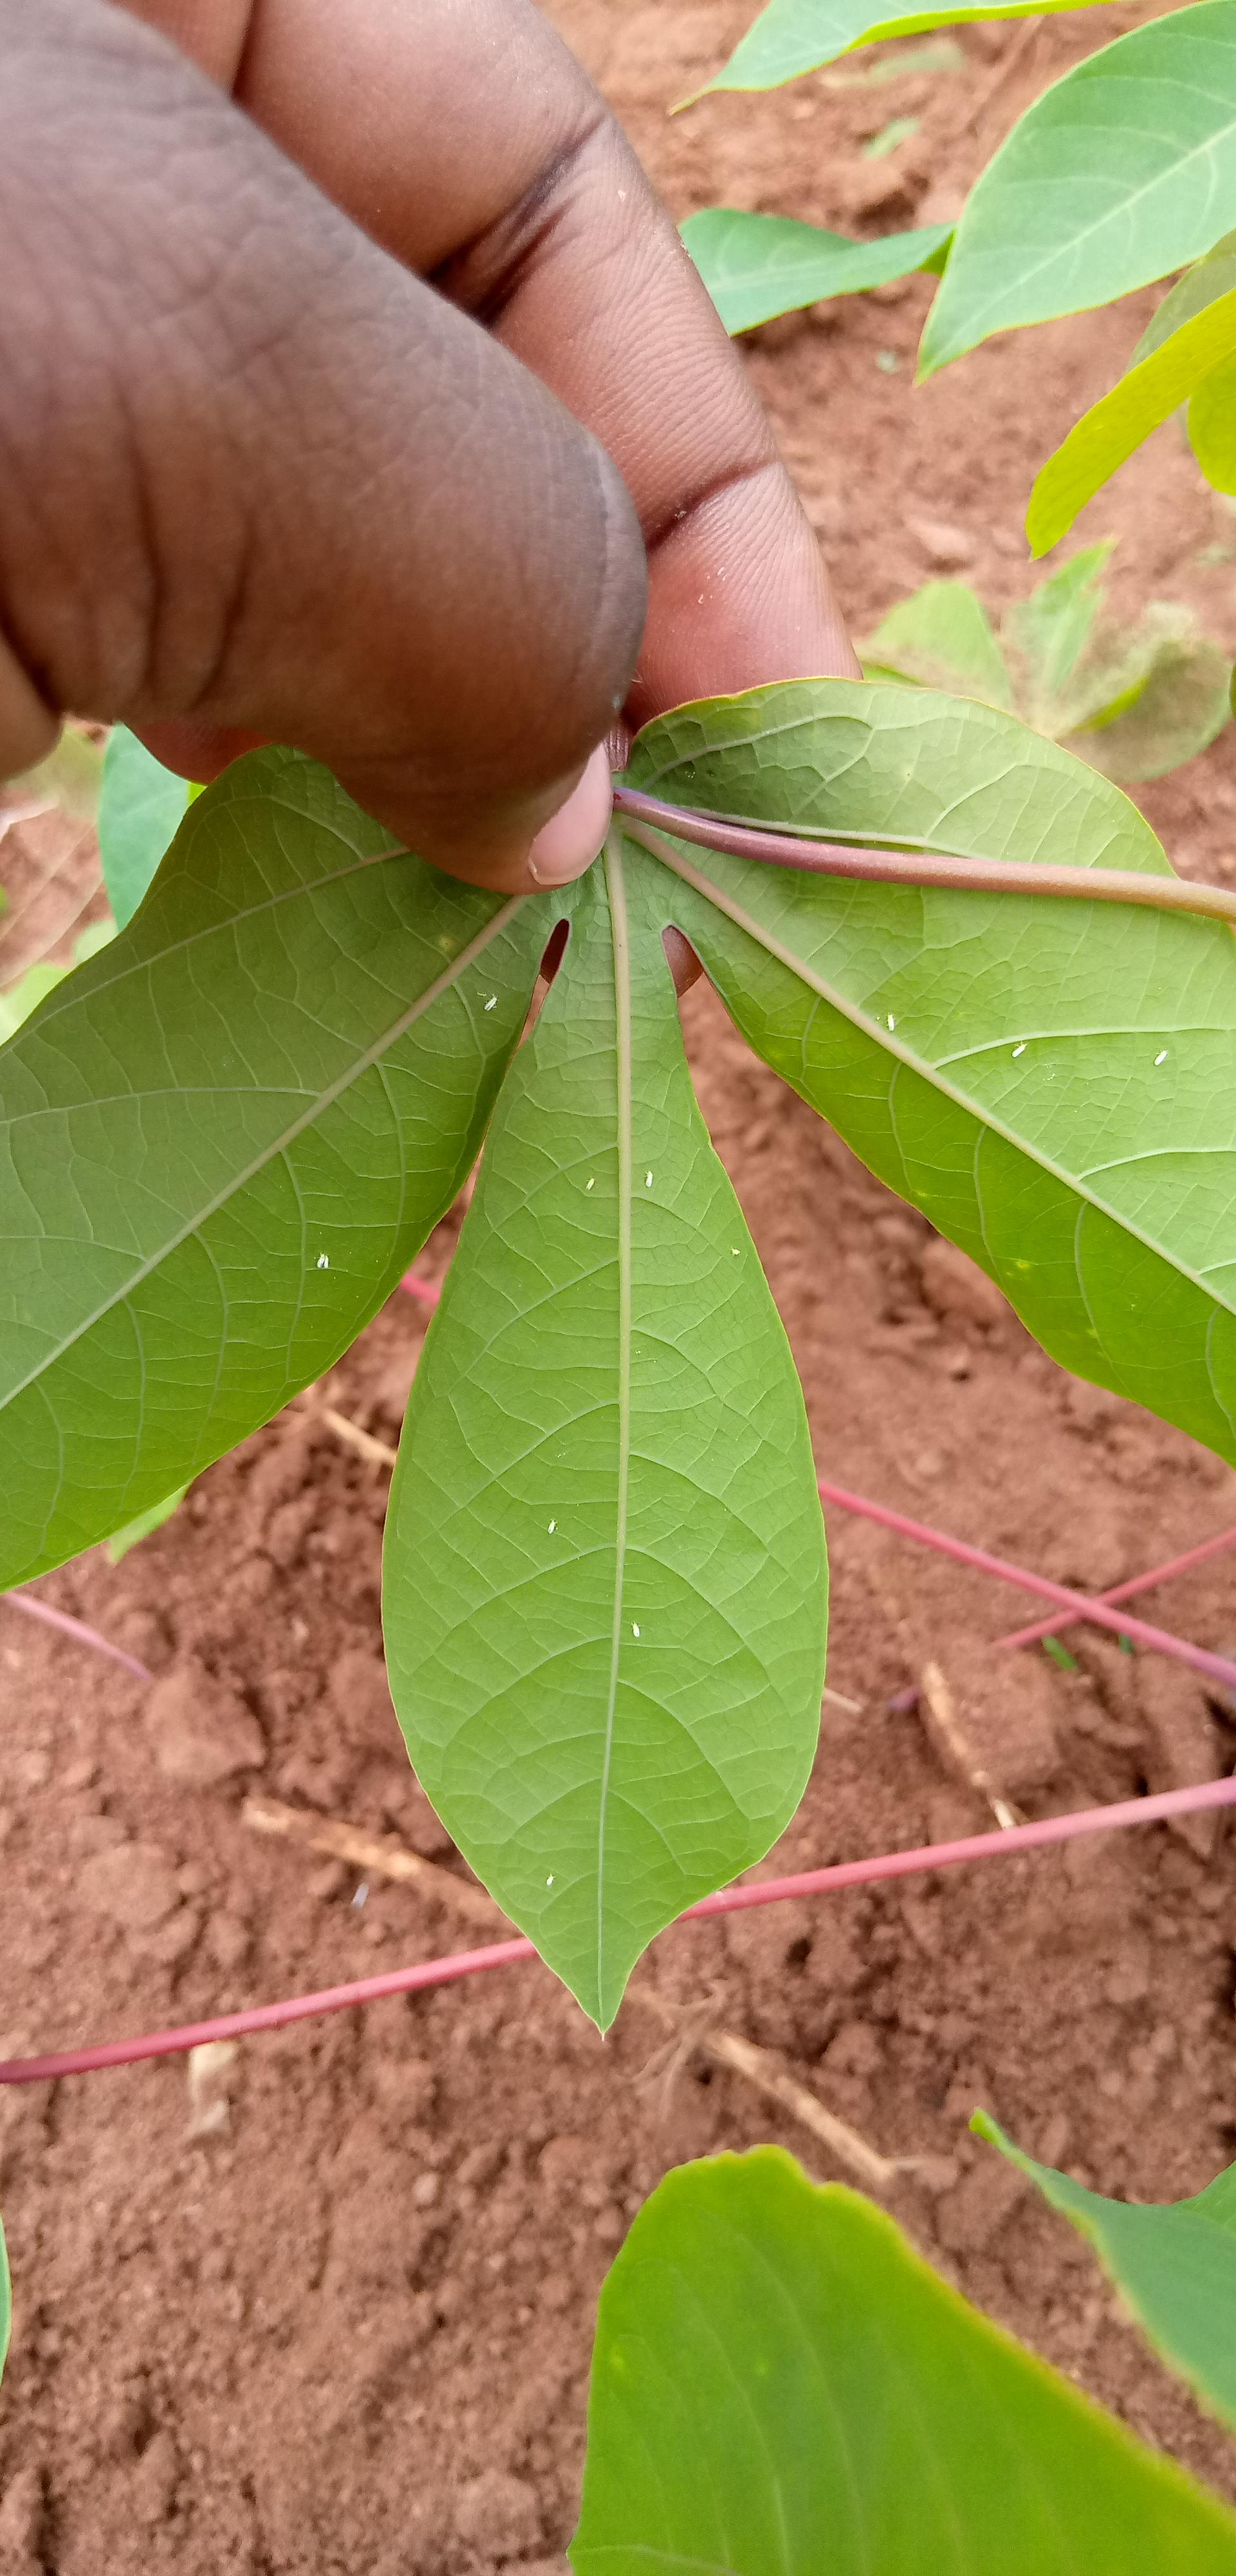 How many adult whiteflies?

11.